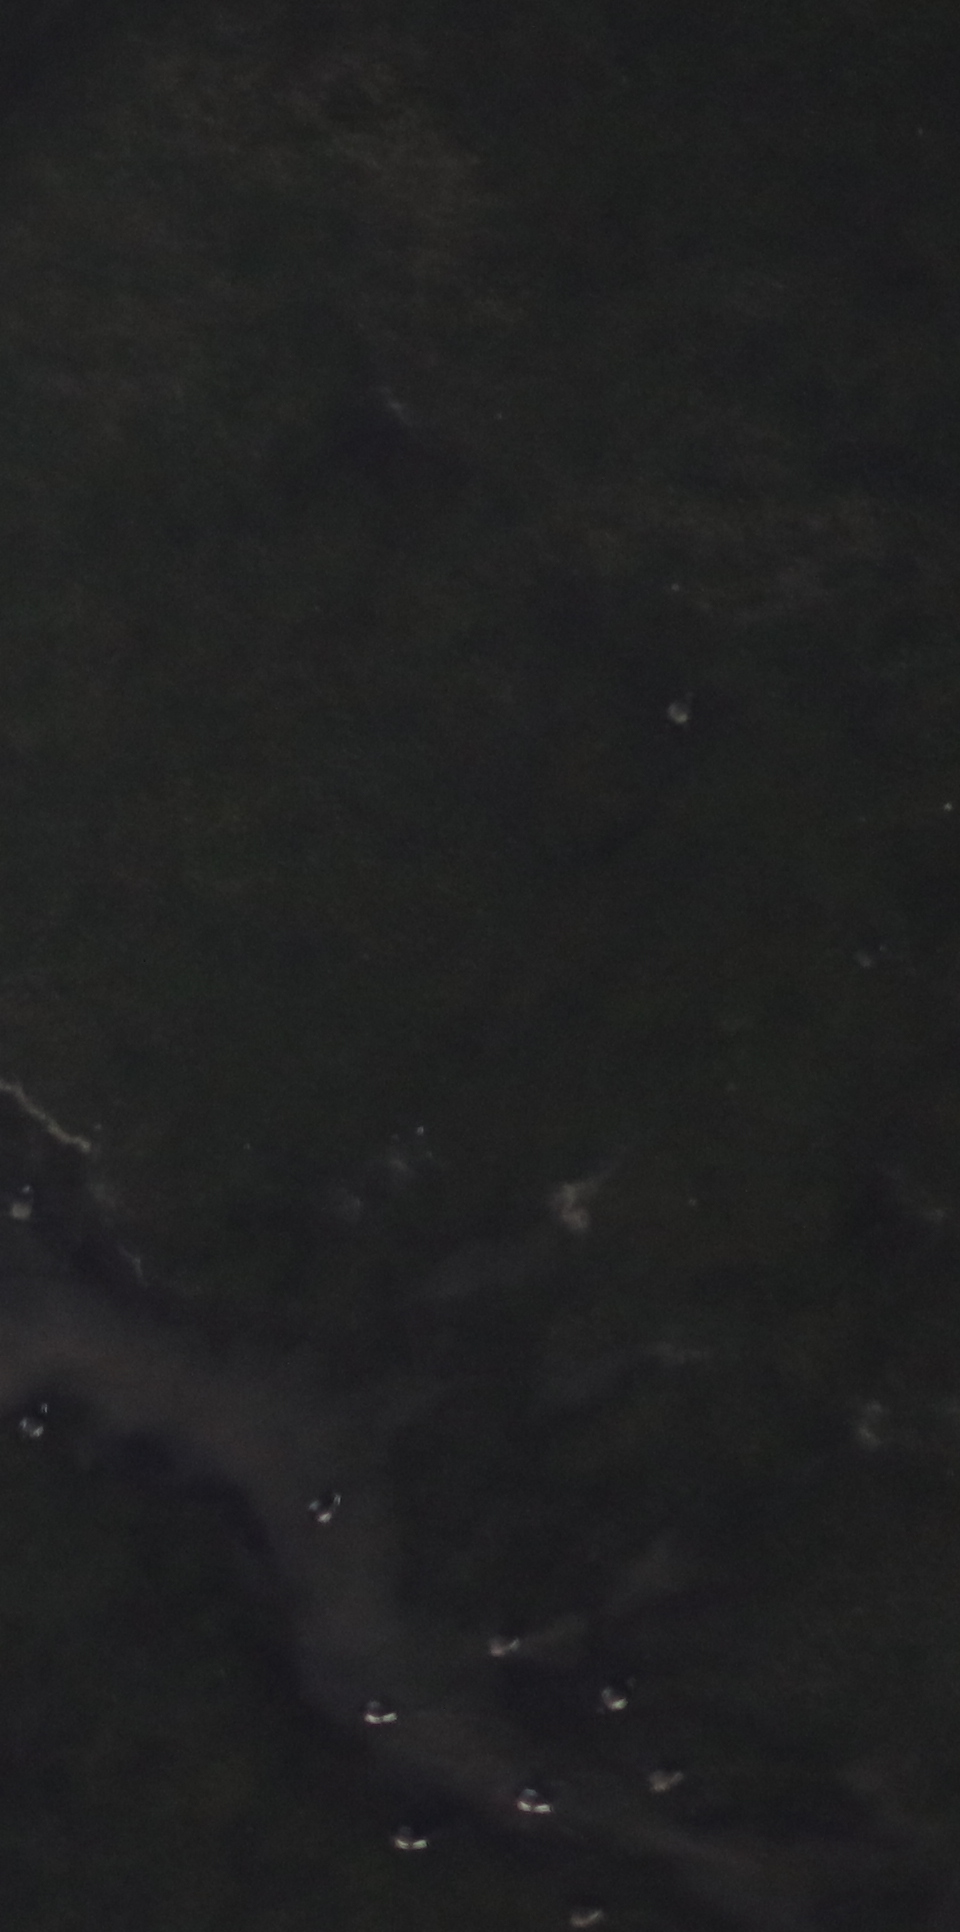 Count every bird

11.